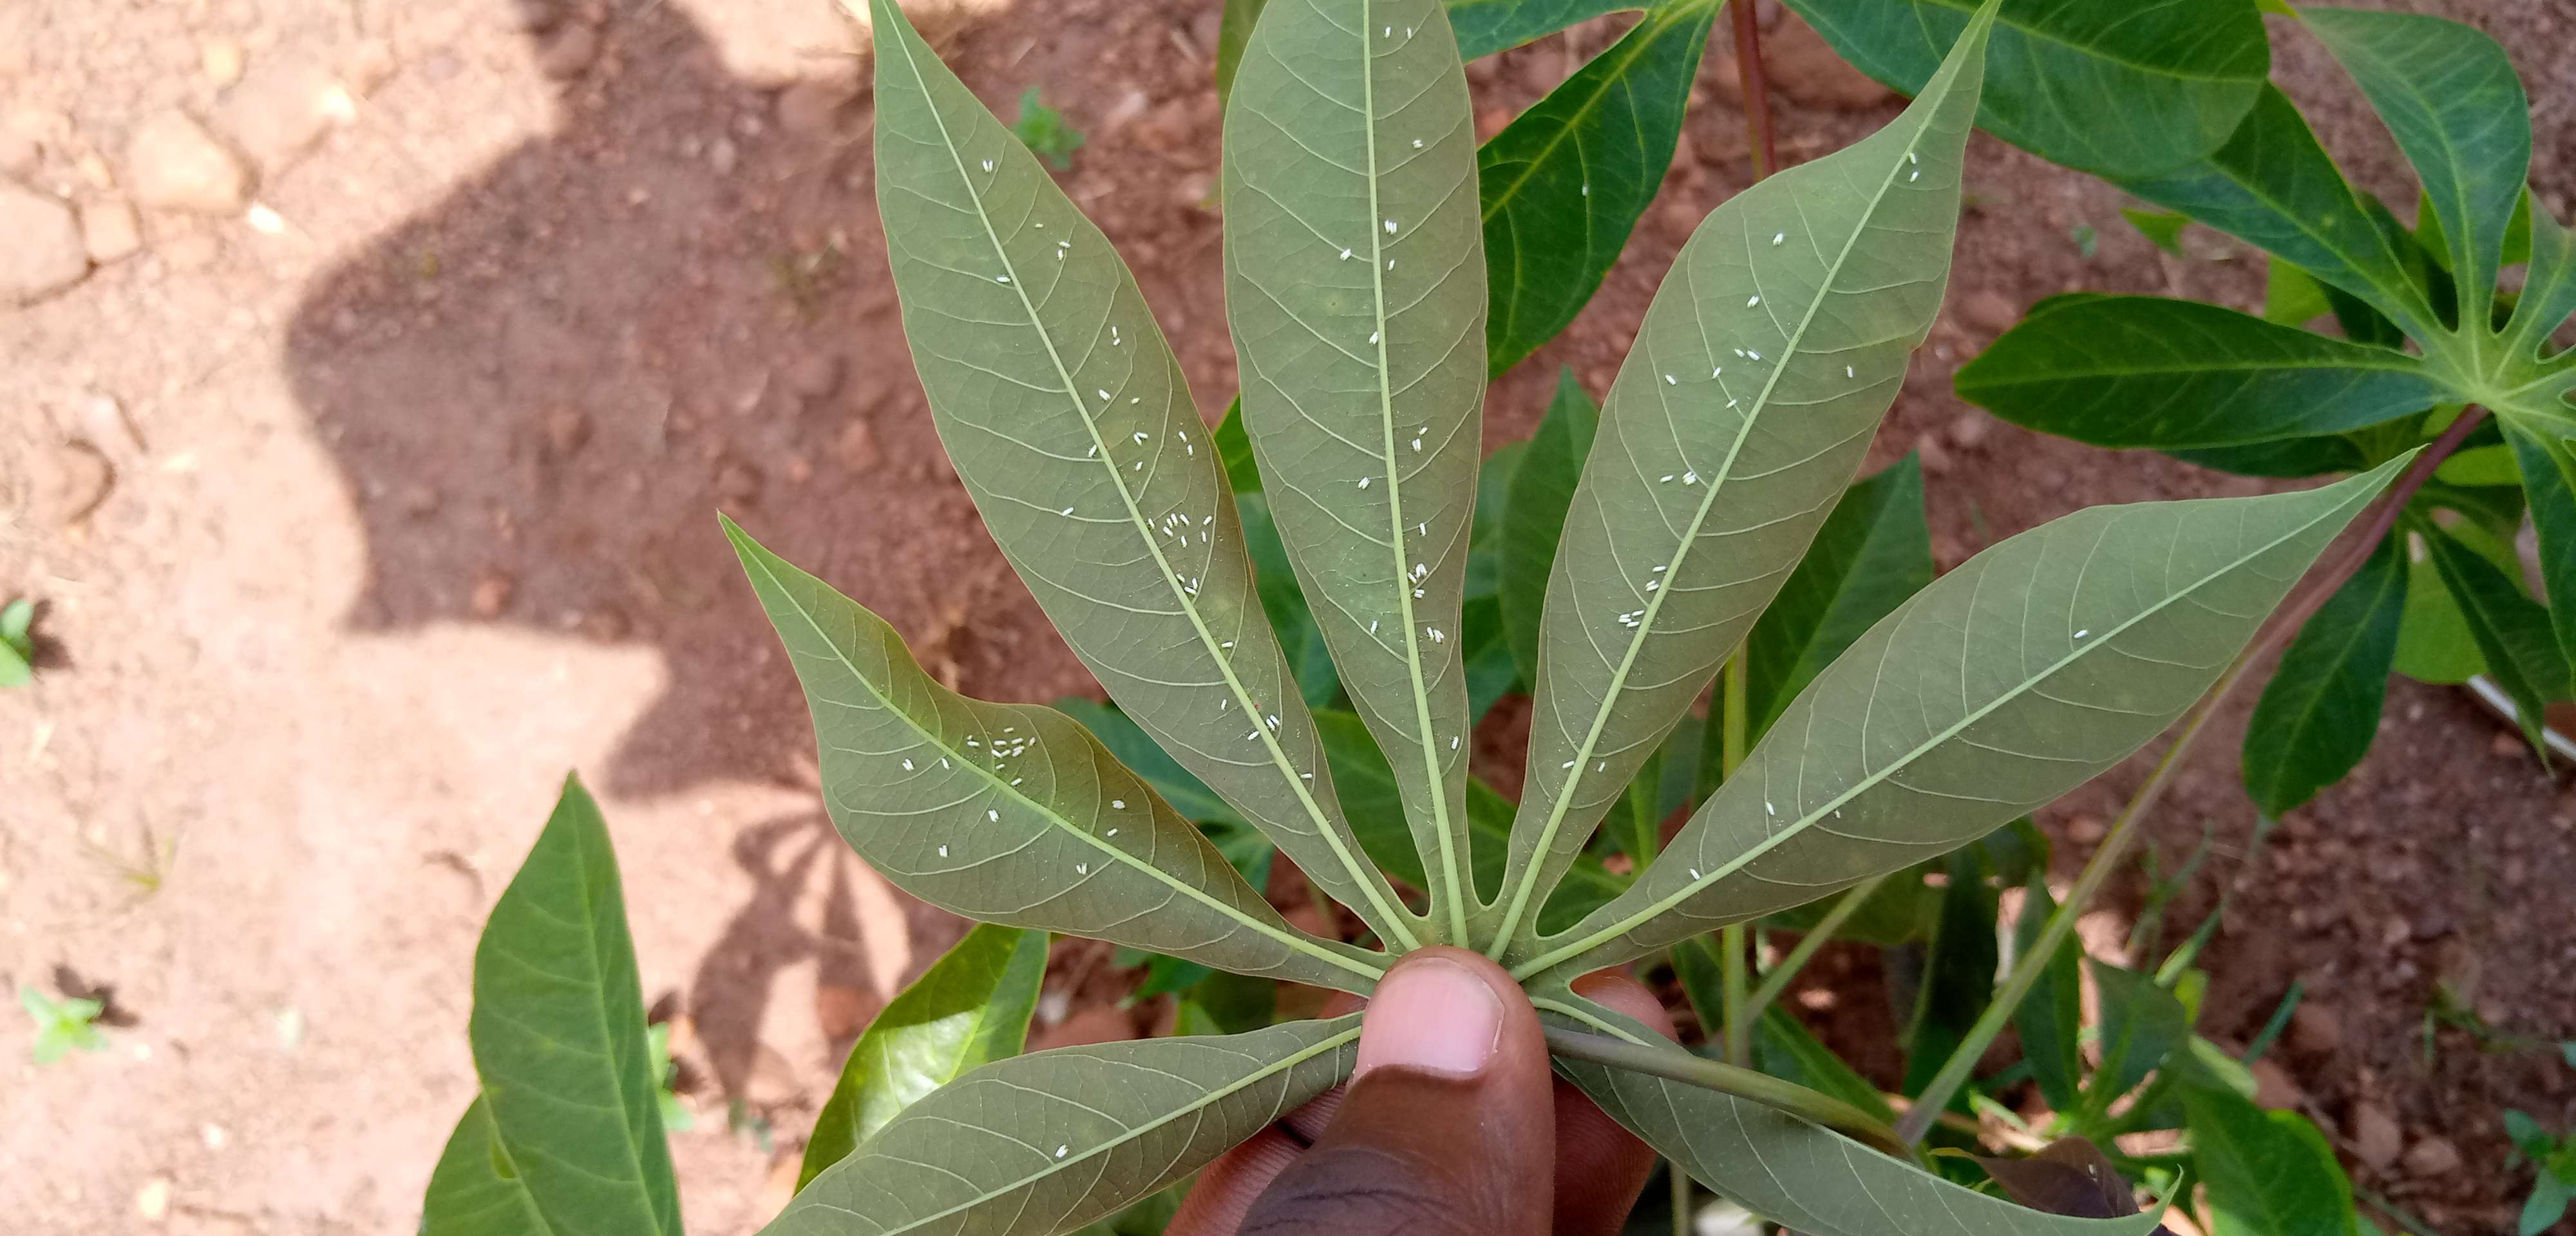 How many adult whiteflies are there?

117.